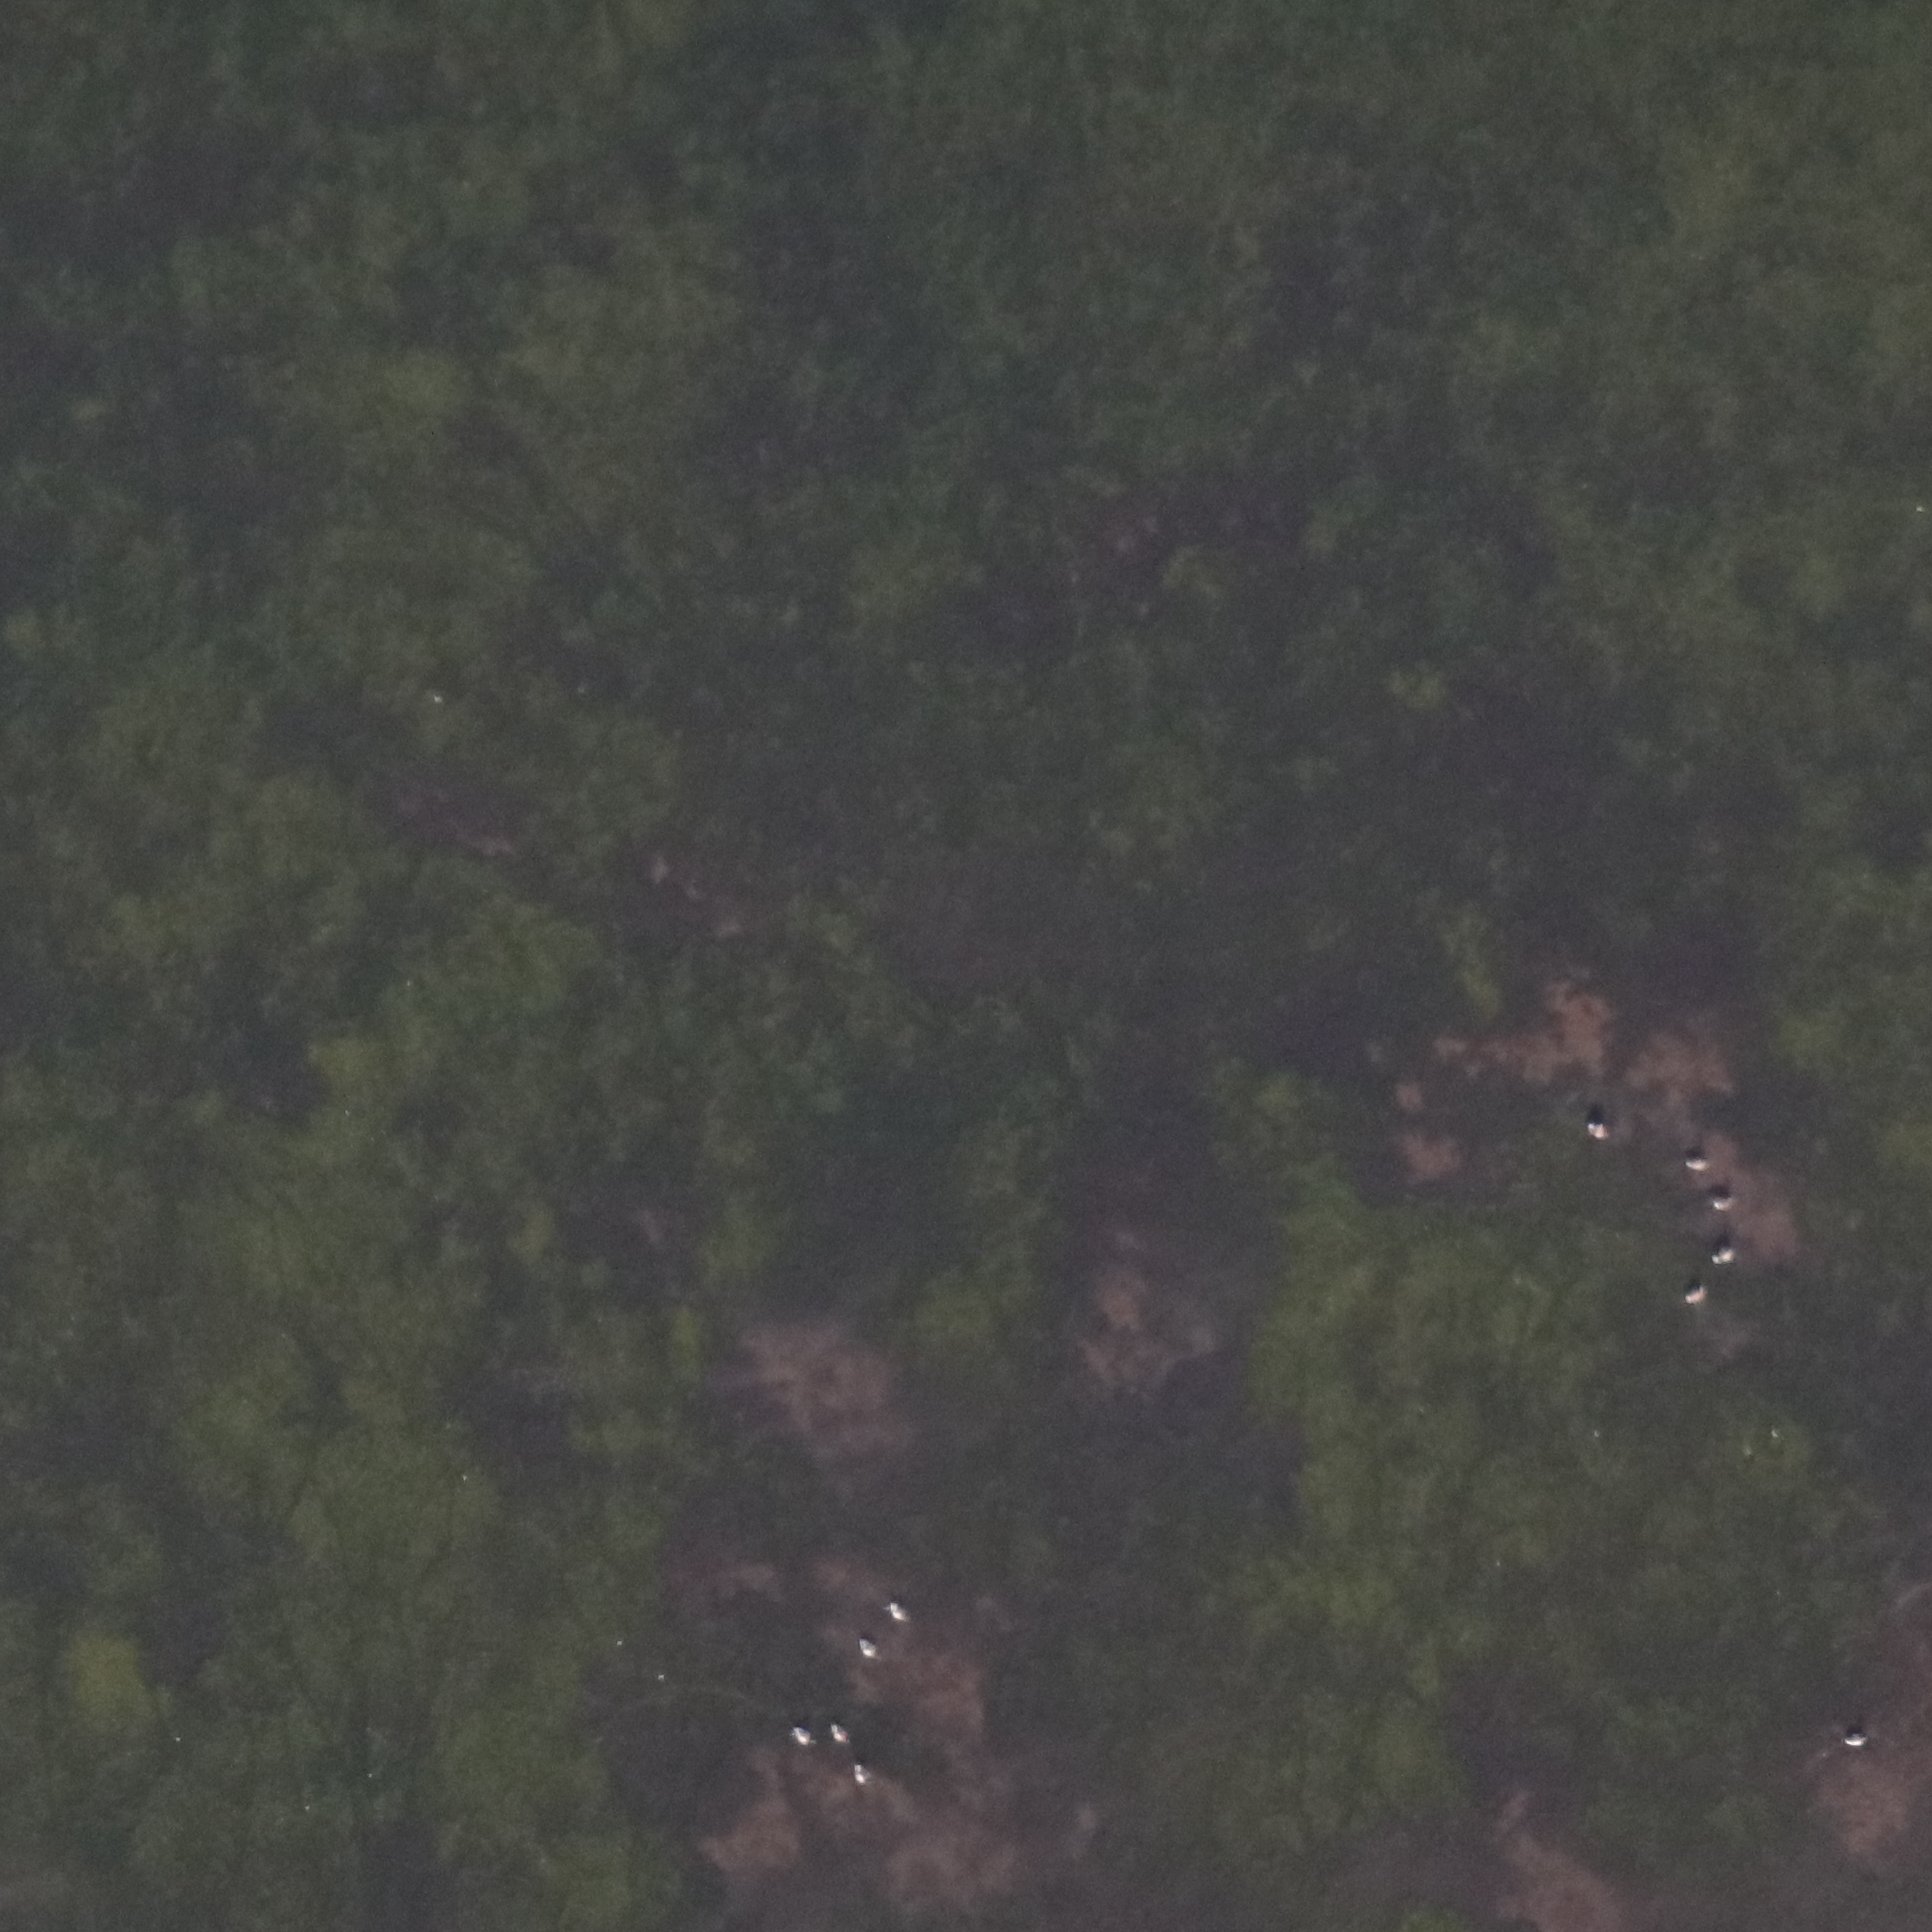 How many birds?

11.